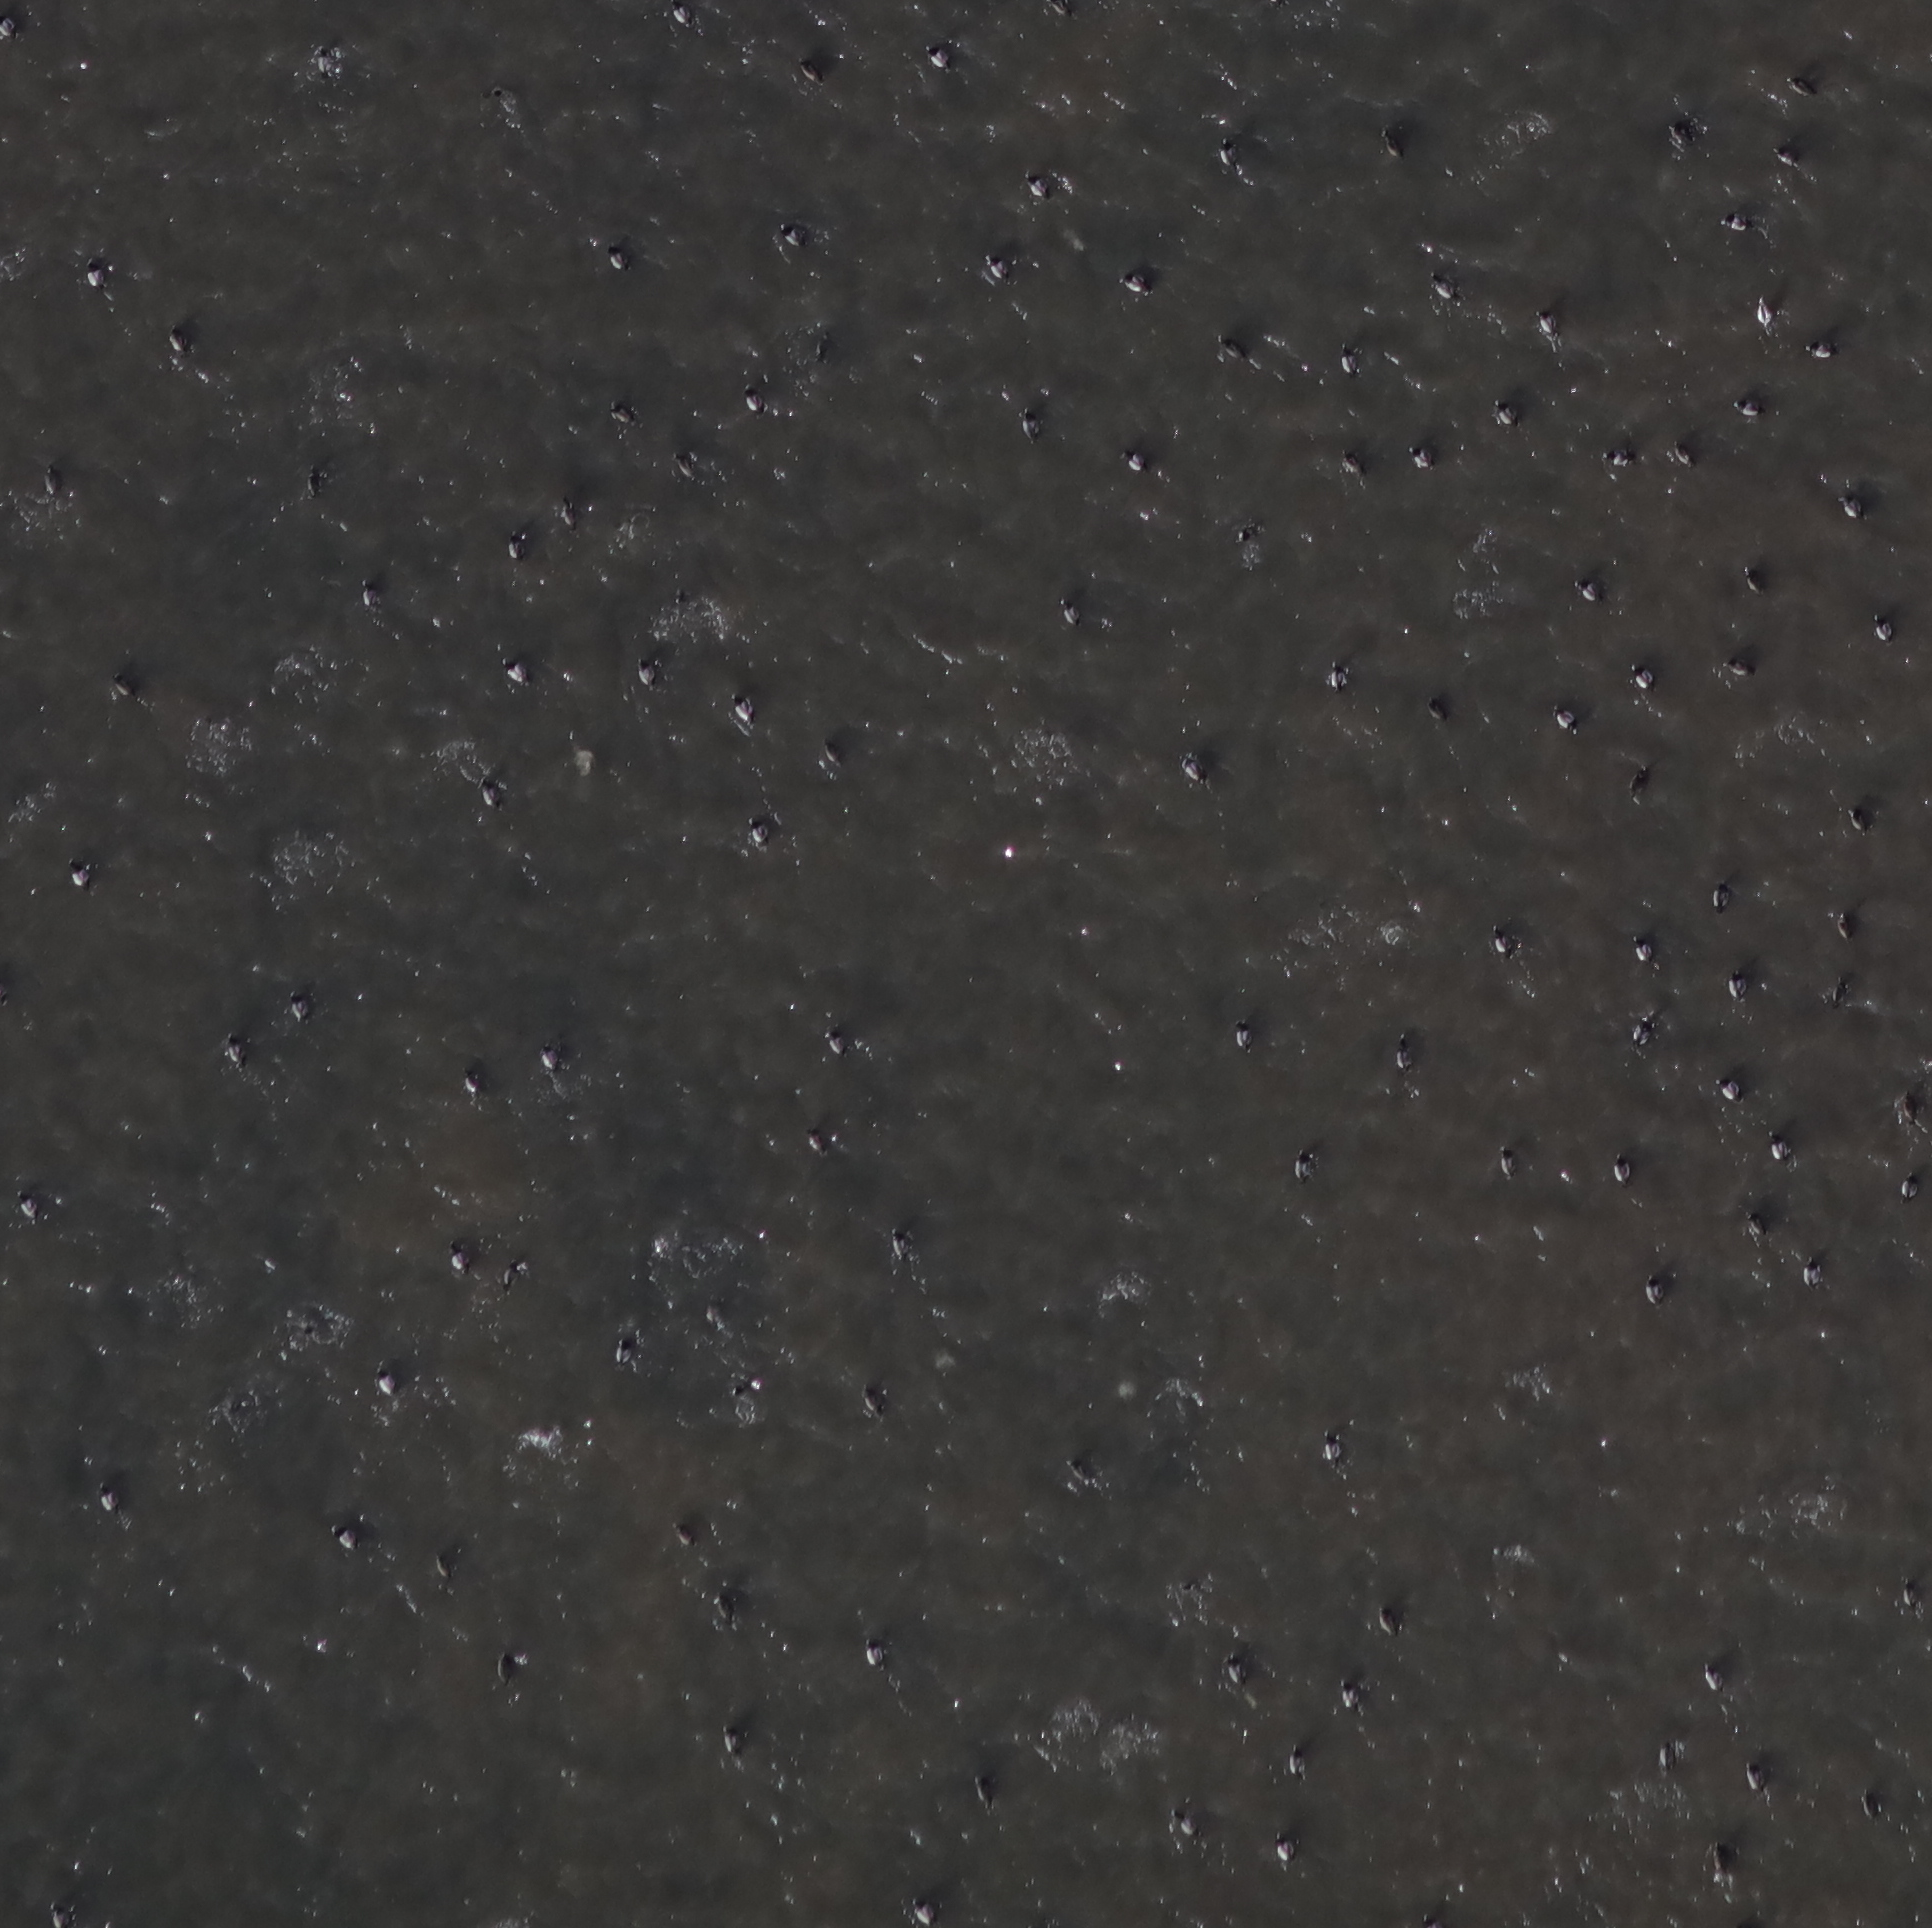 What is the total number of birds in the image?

123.